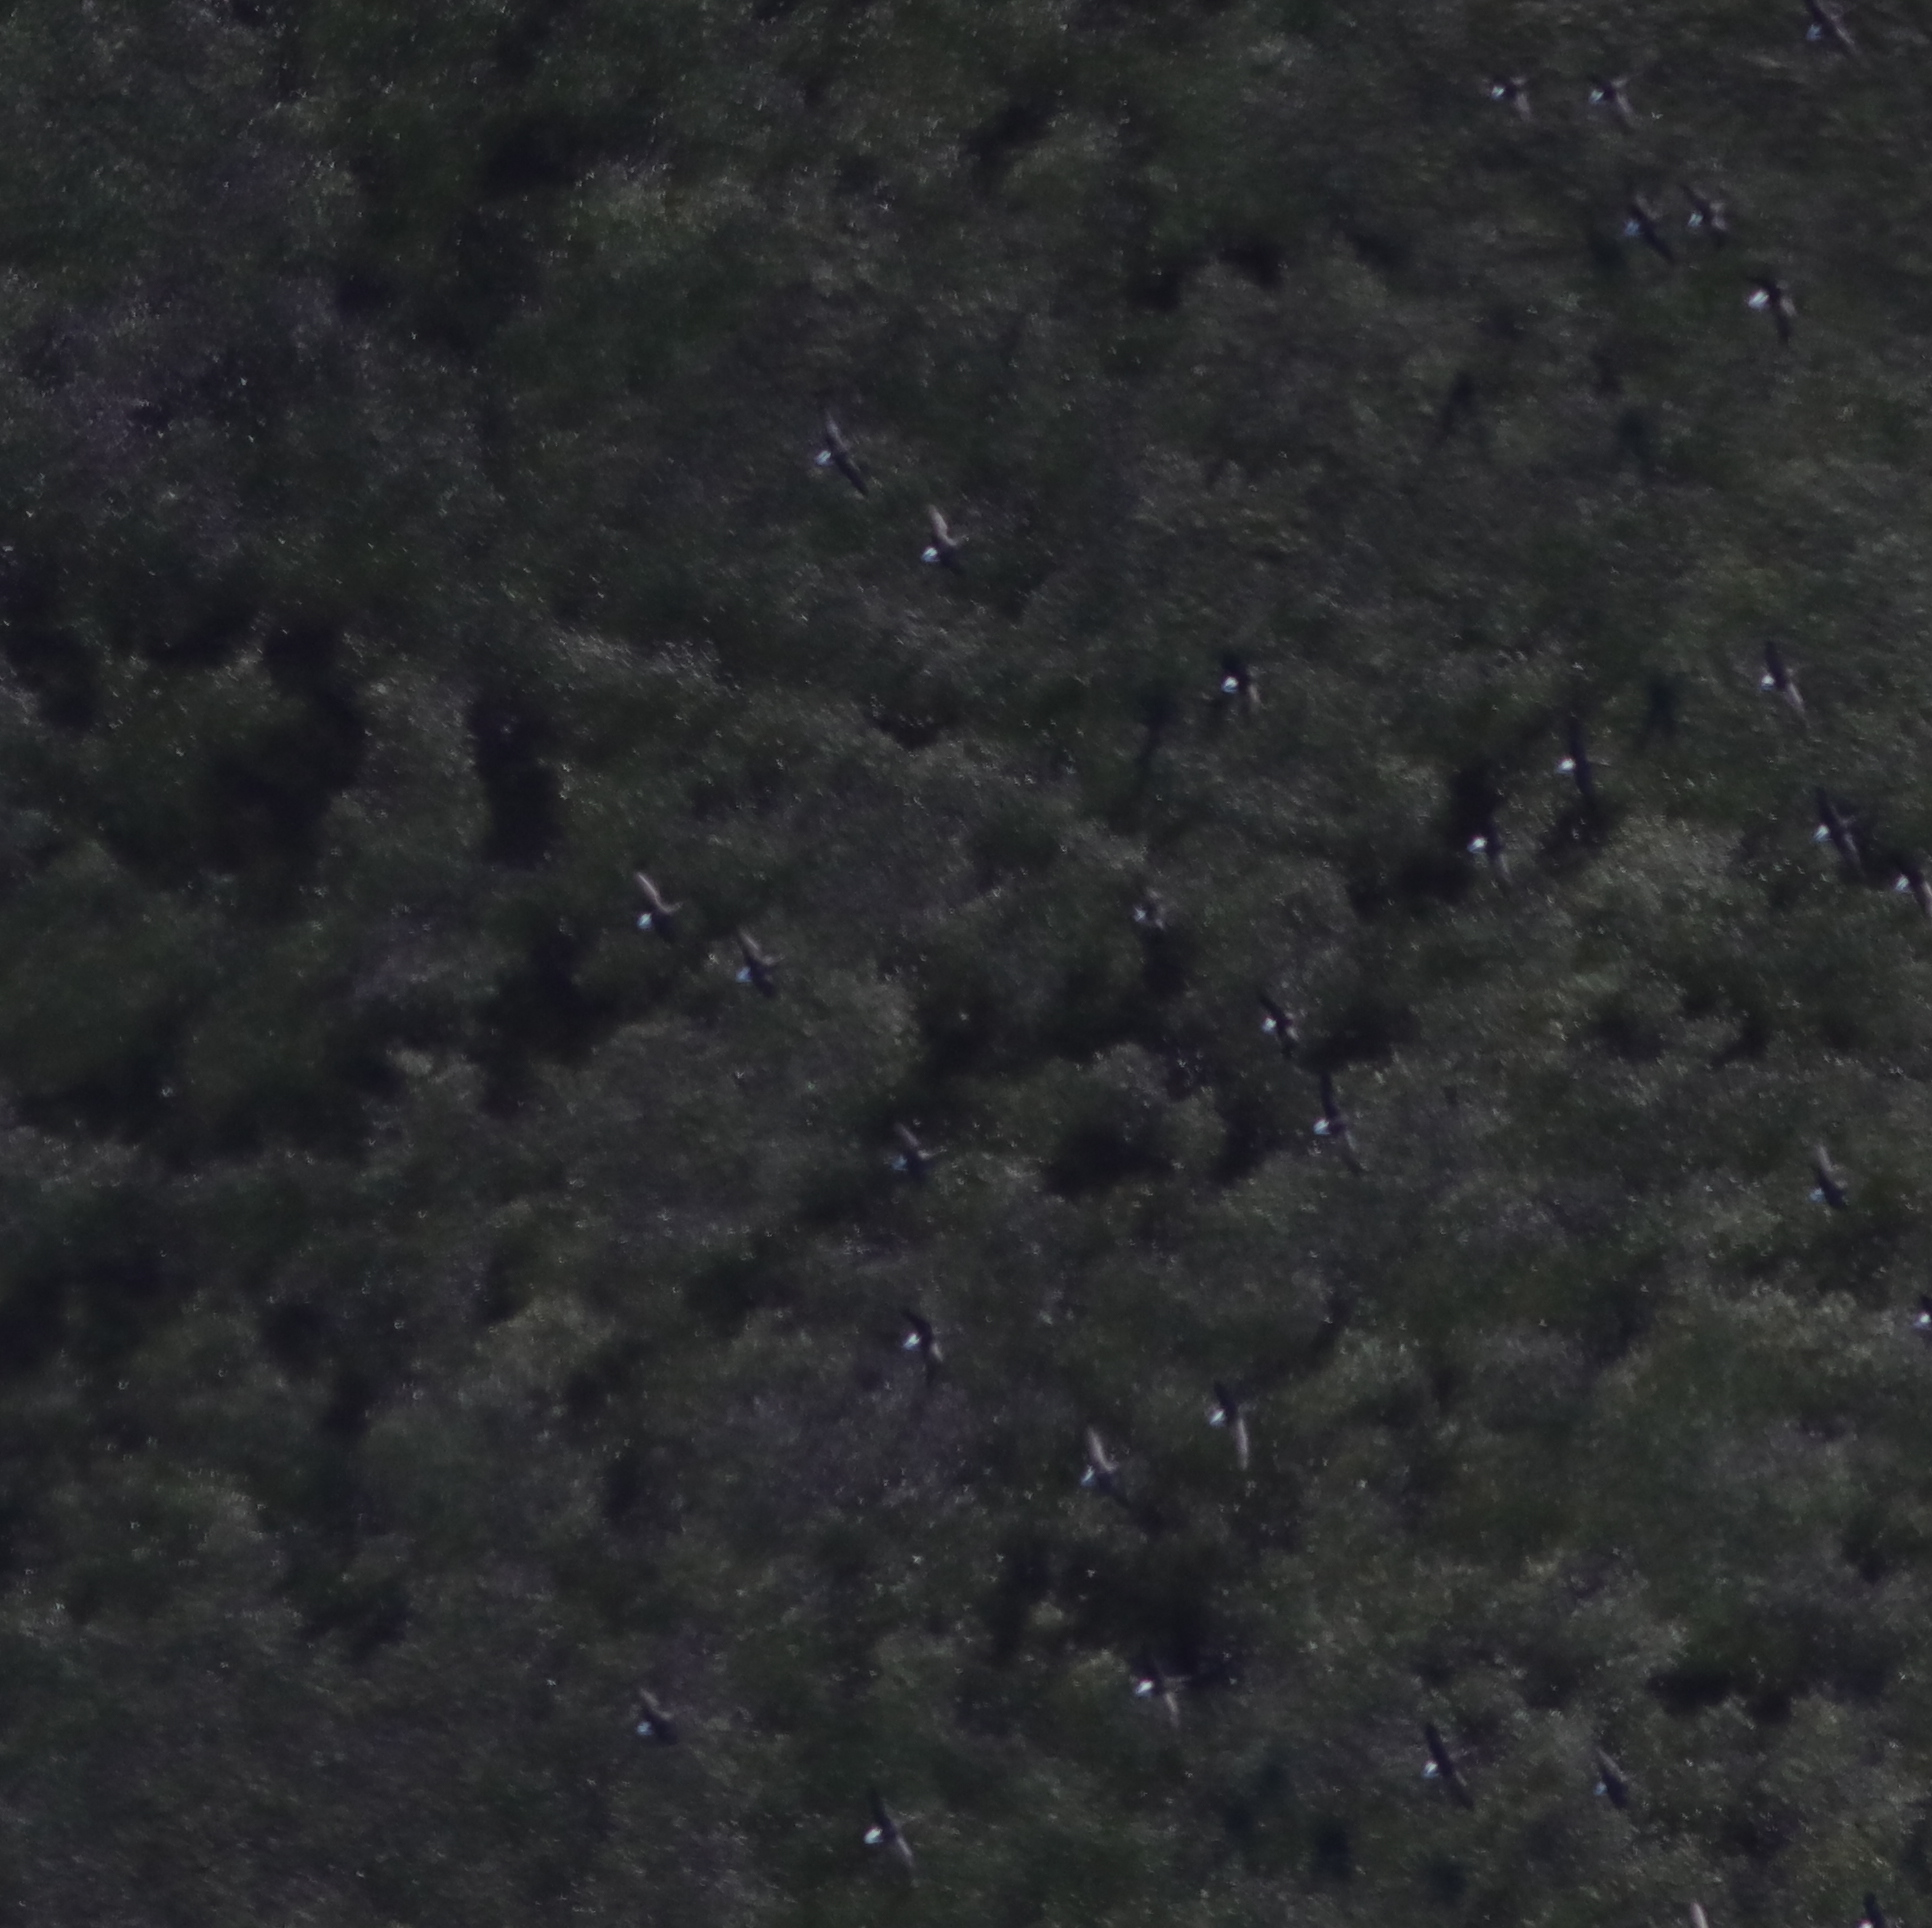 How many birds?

30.